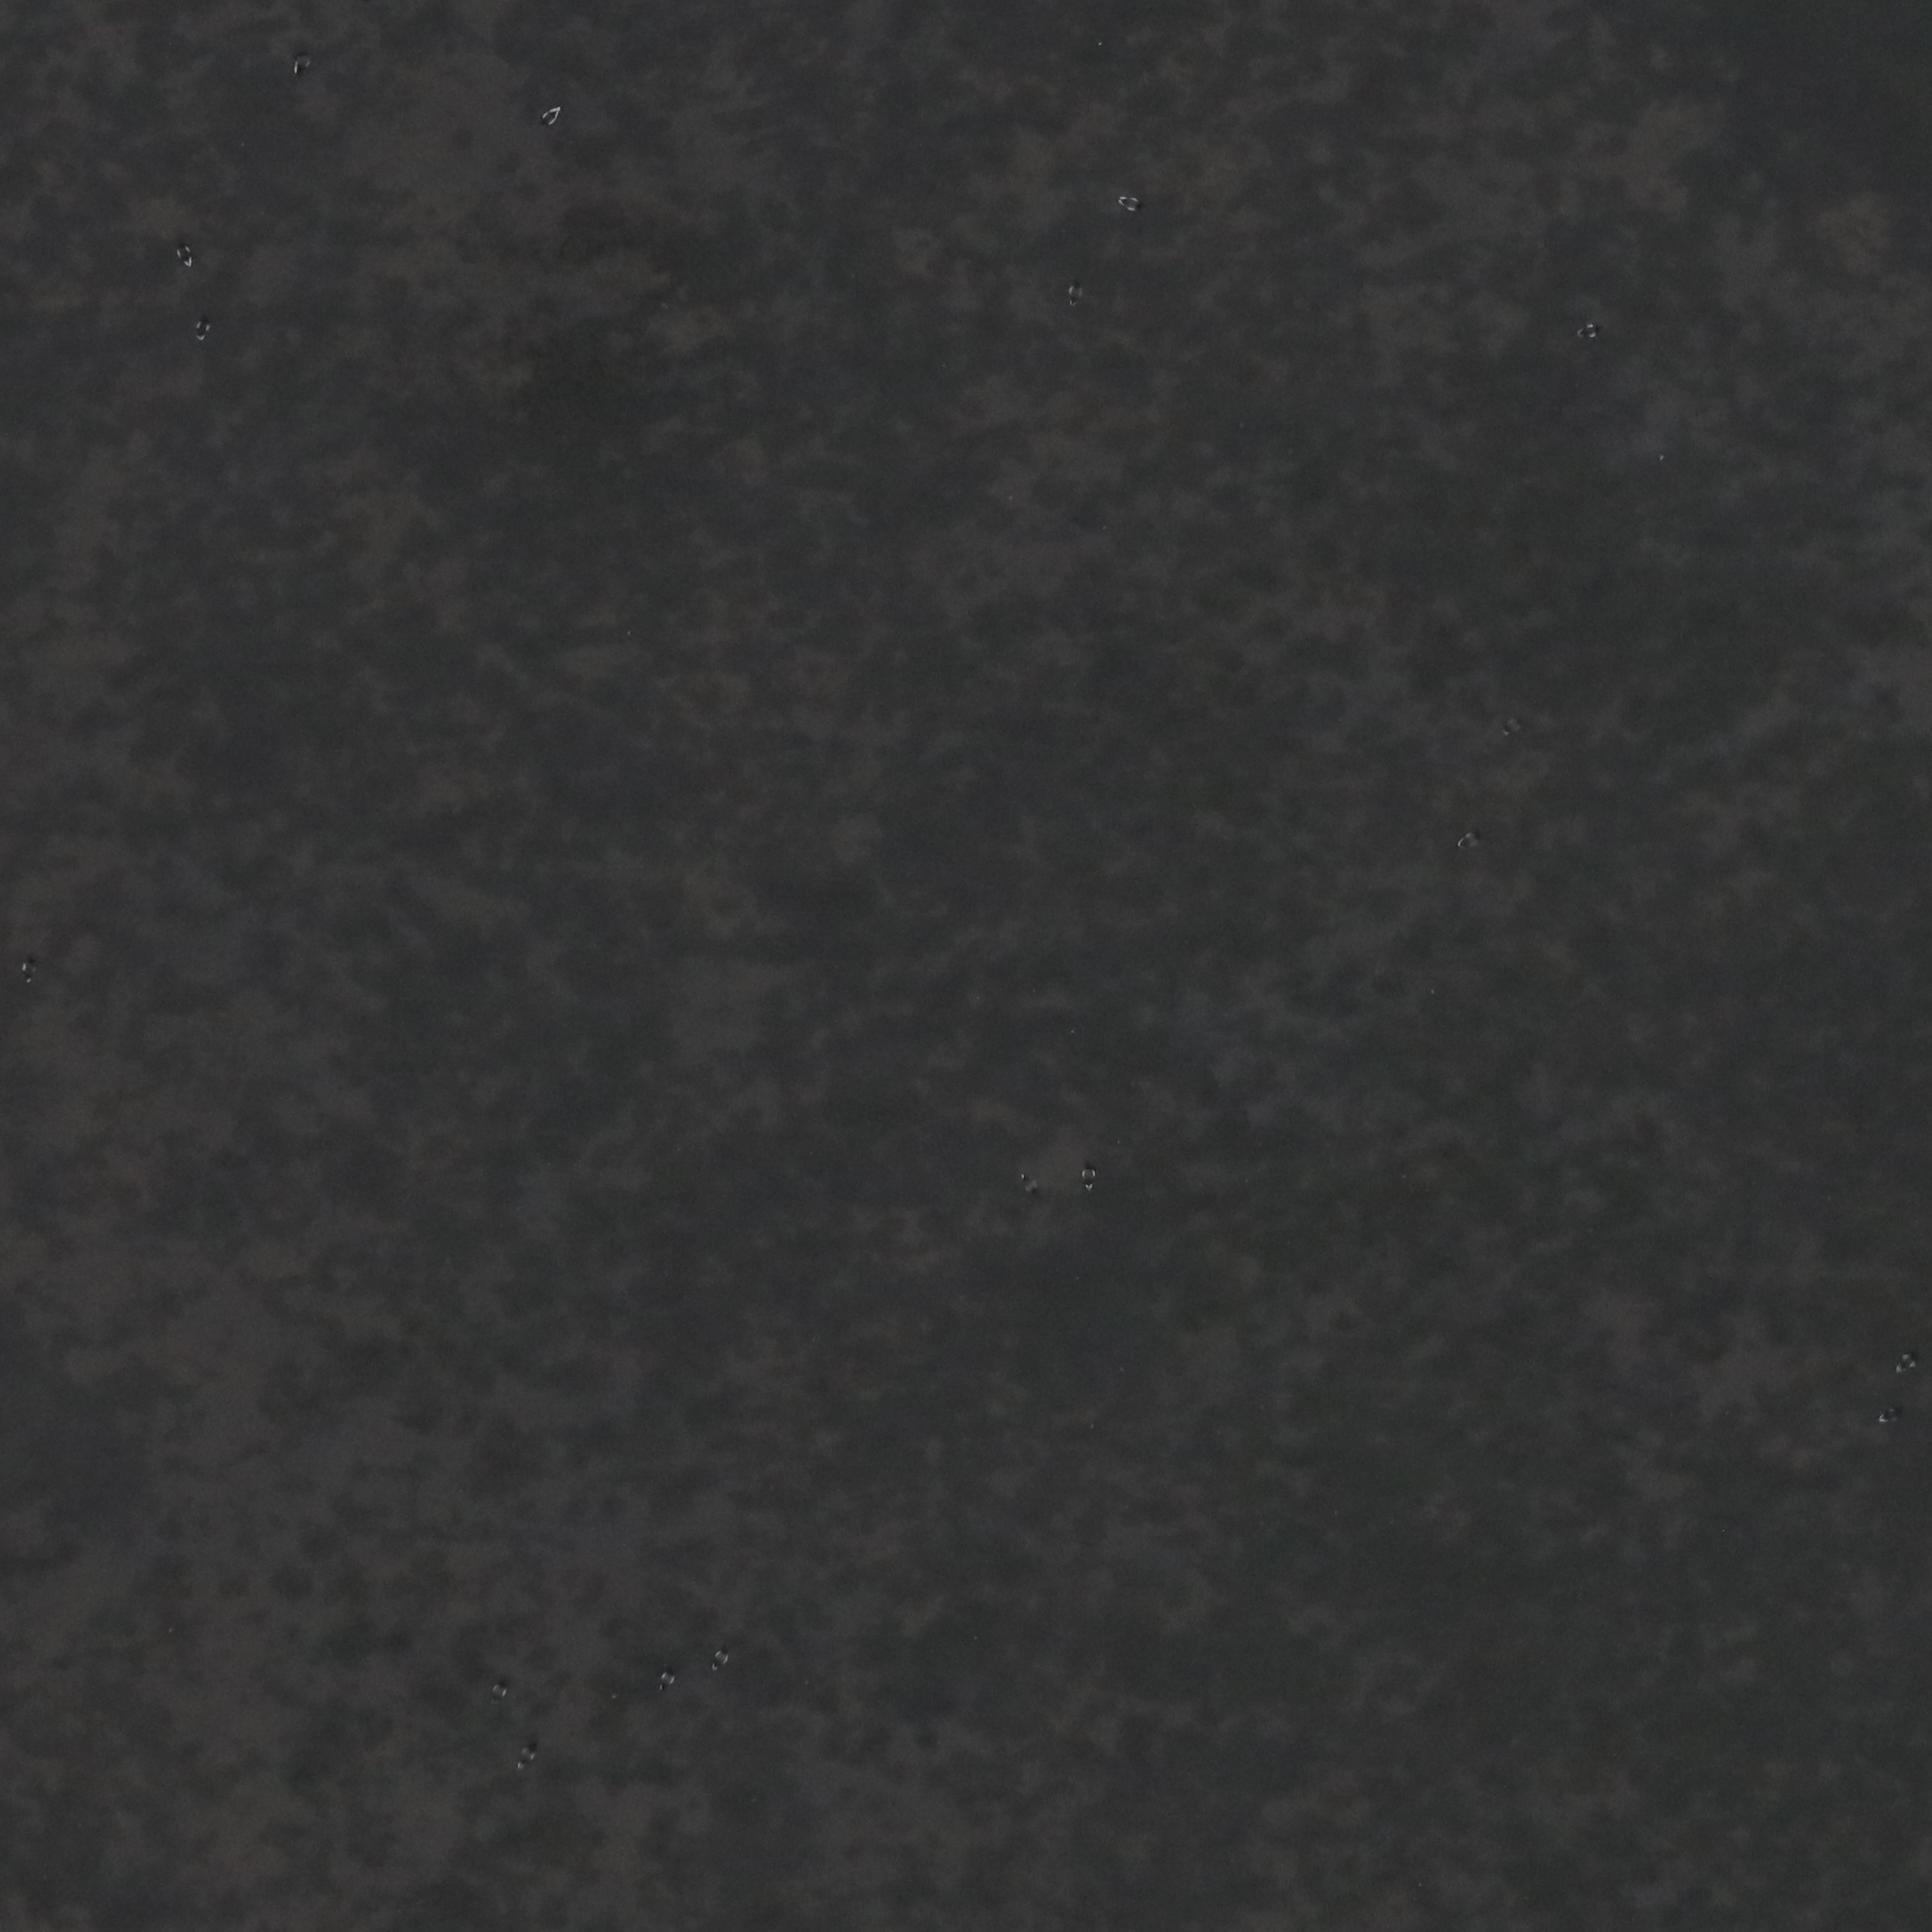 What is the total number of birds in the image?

18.